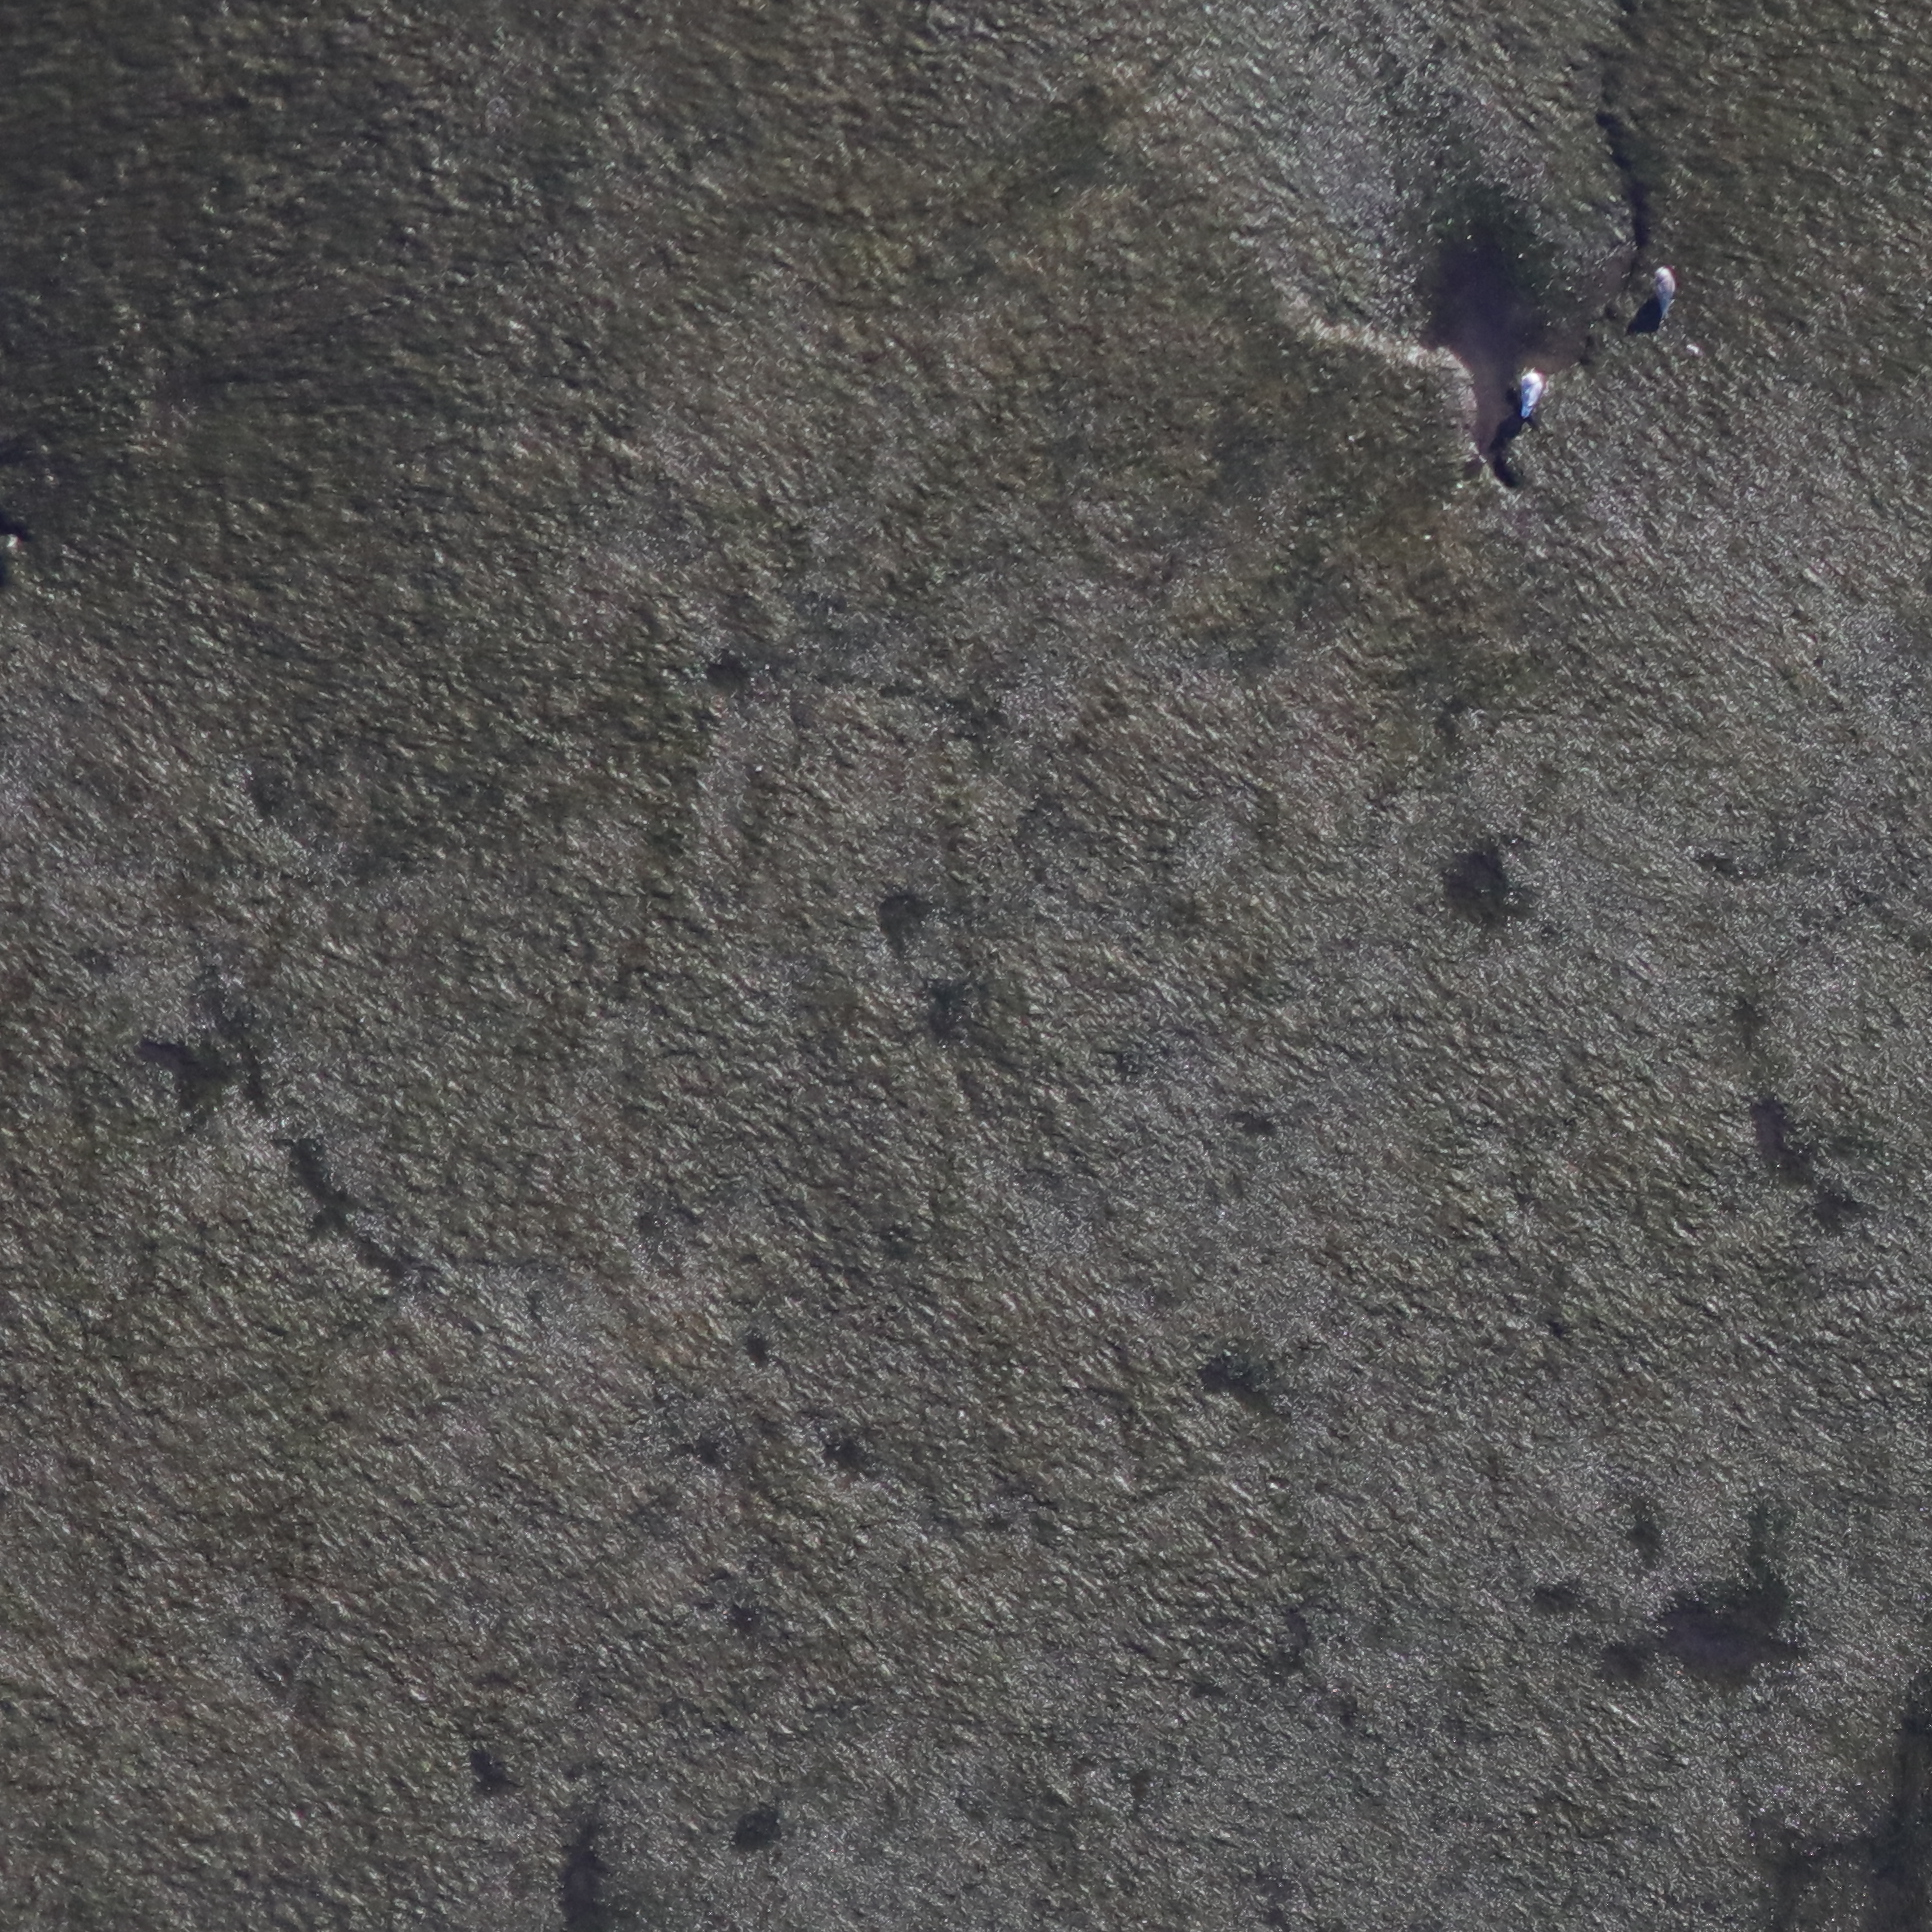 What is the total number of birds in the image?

2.